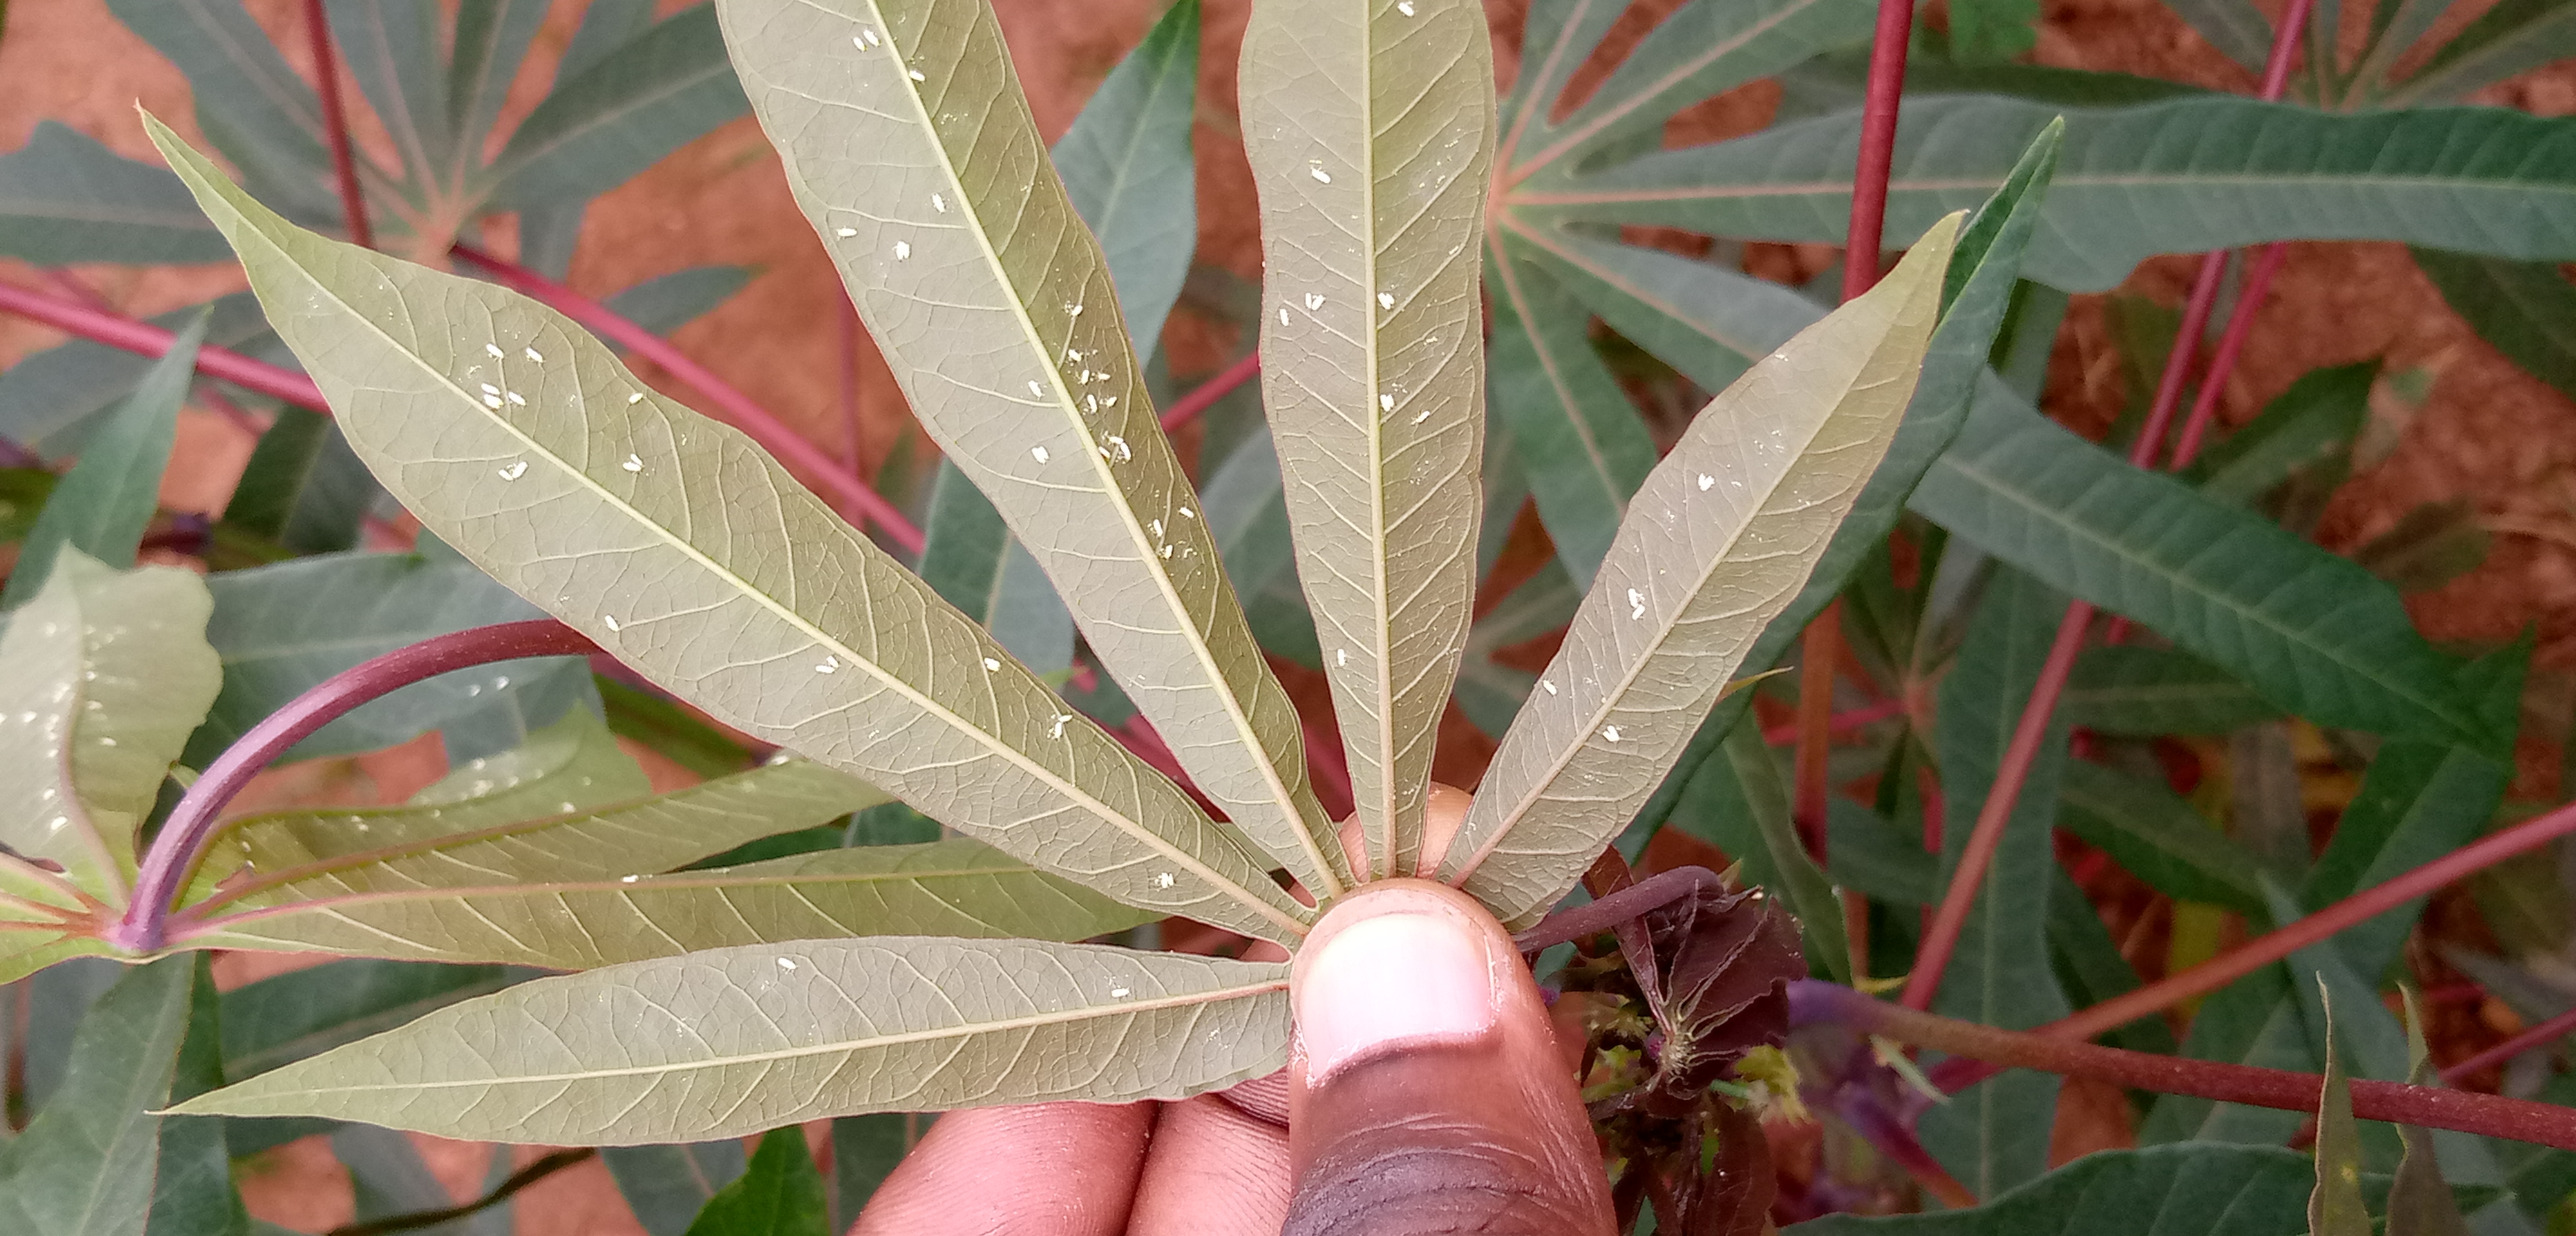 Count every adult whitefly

48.